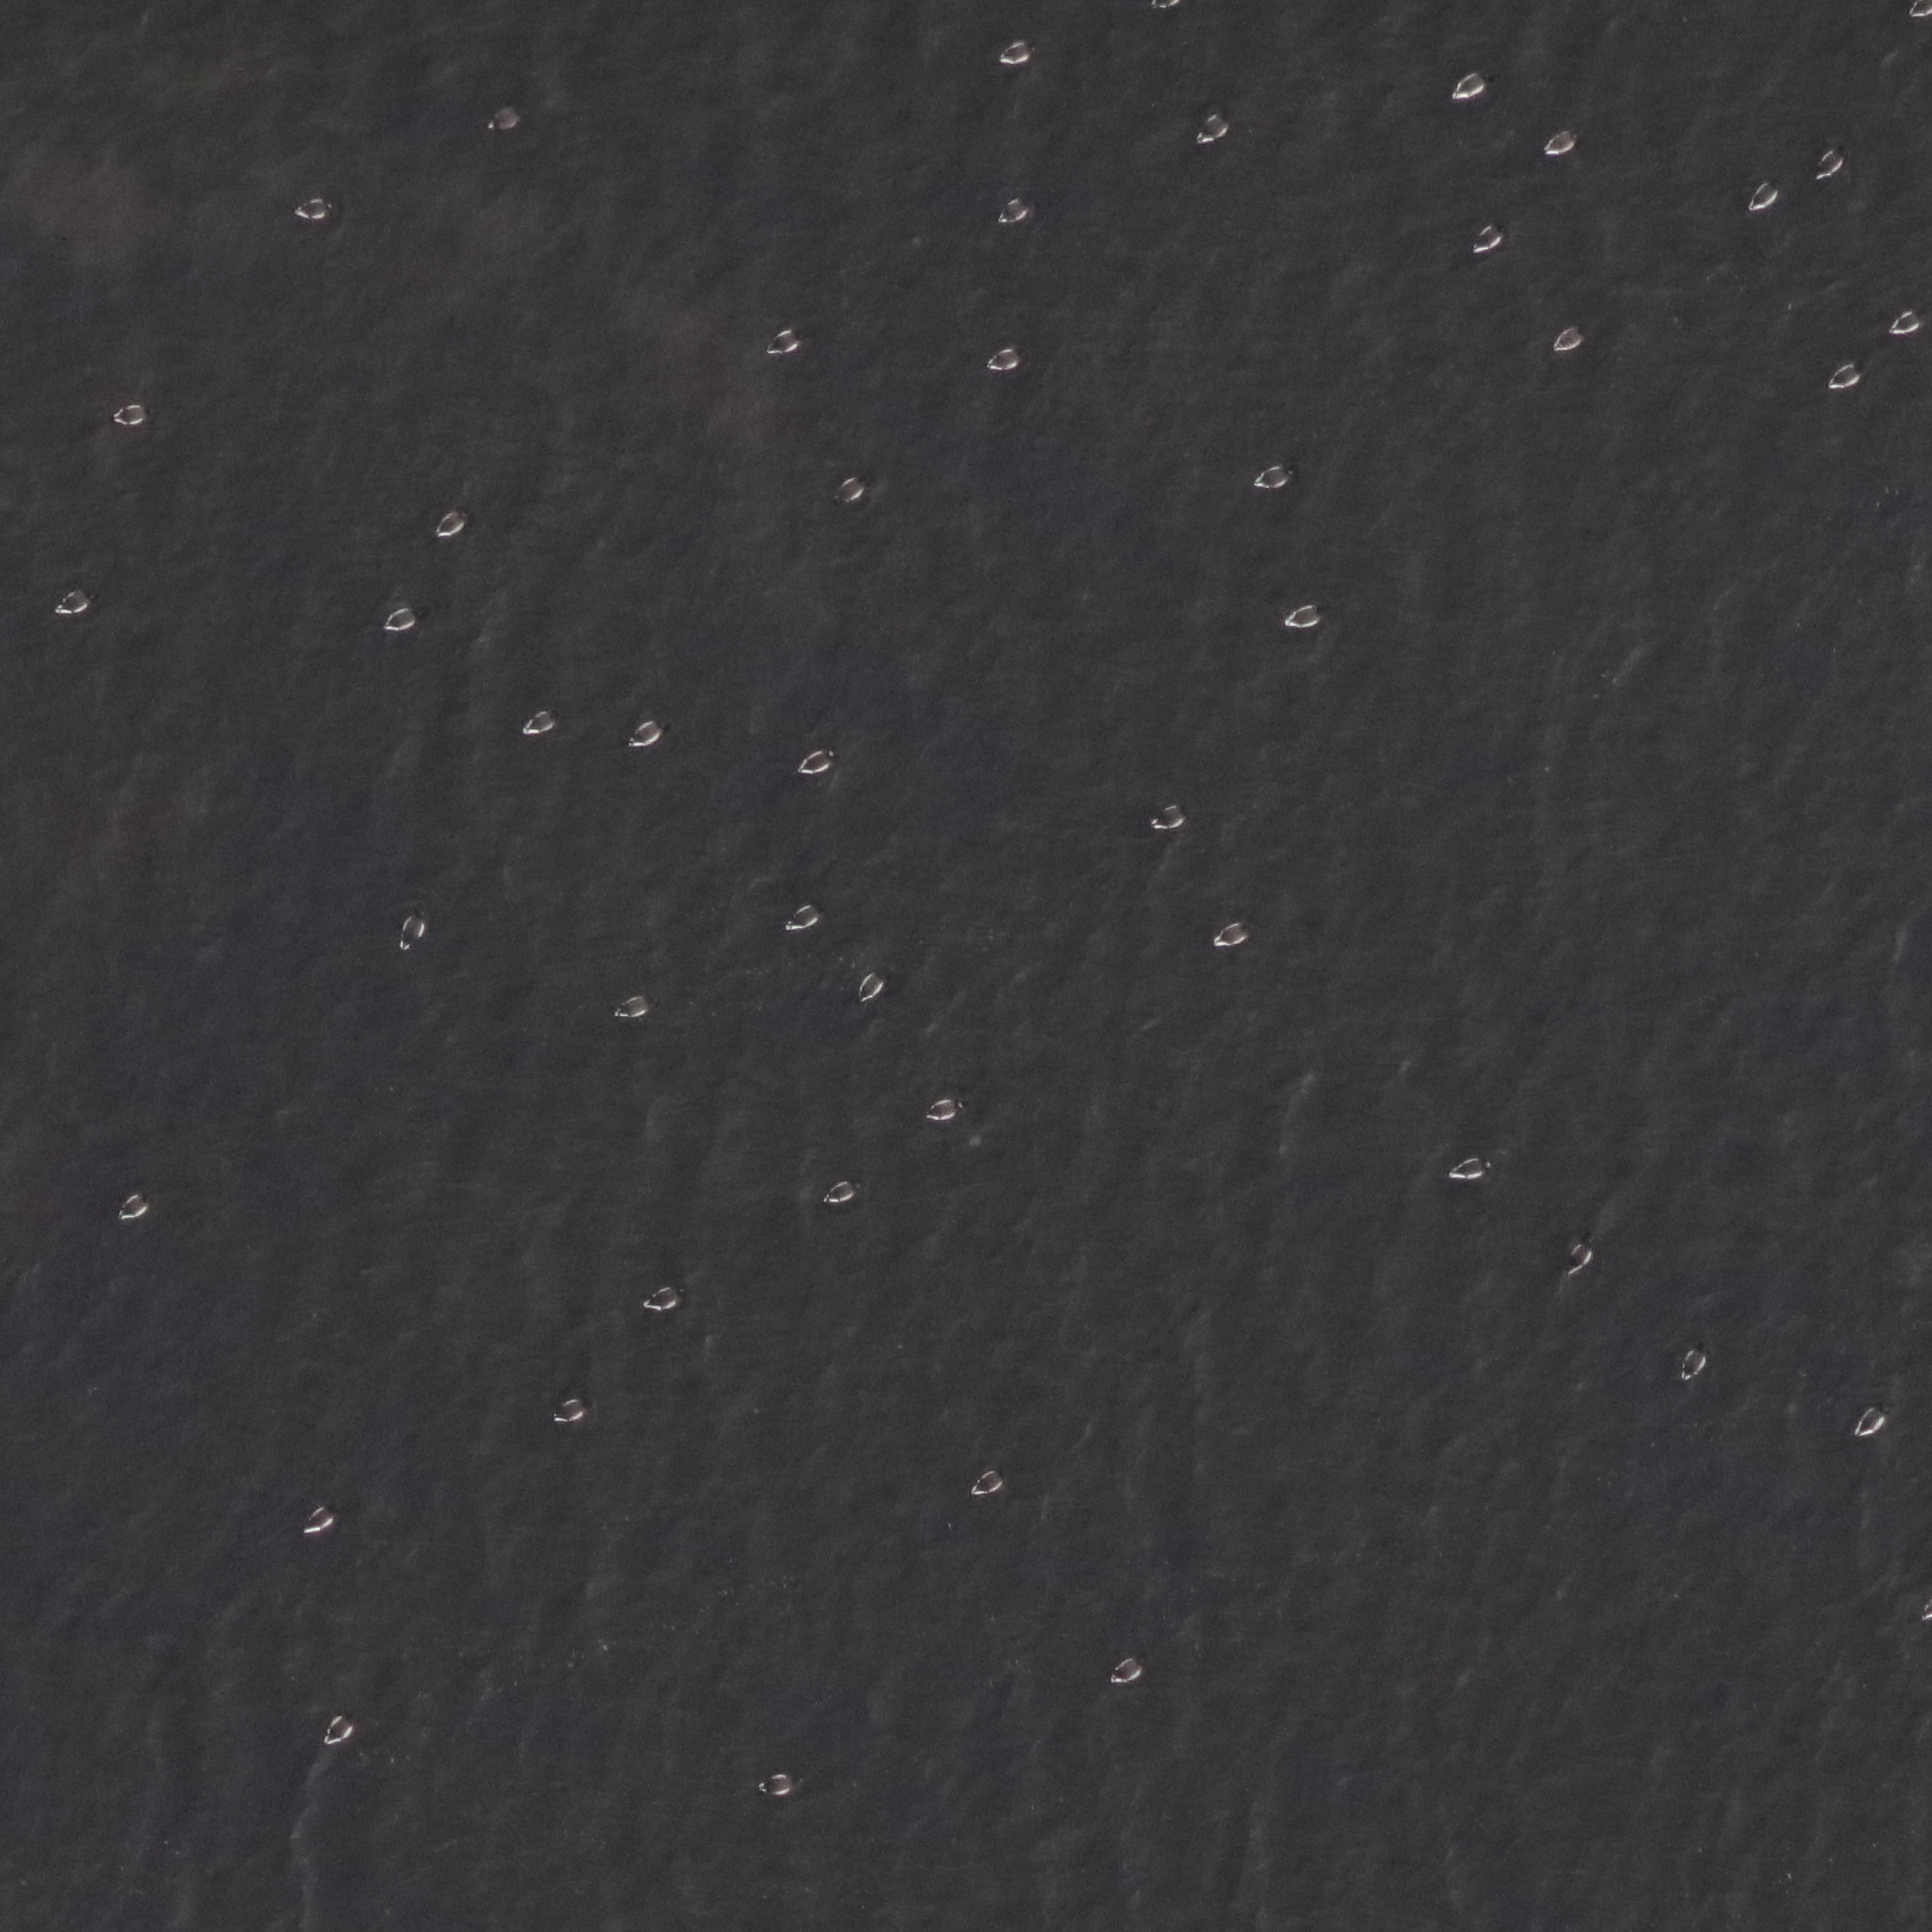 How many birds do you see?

46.